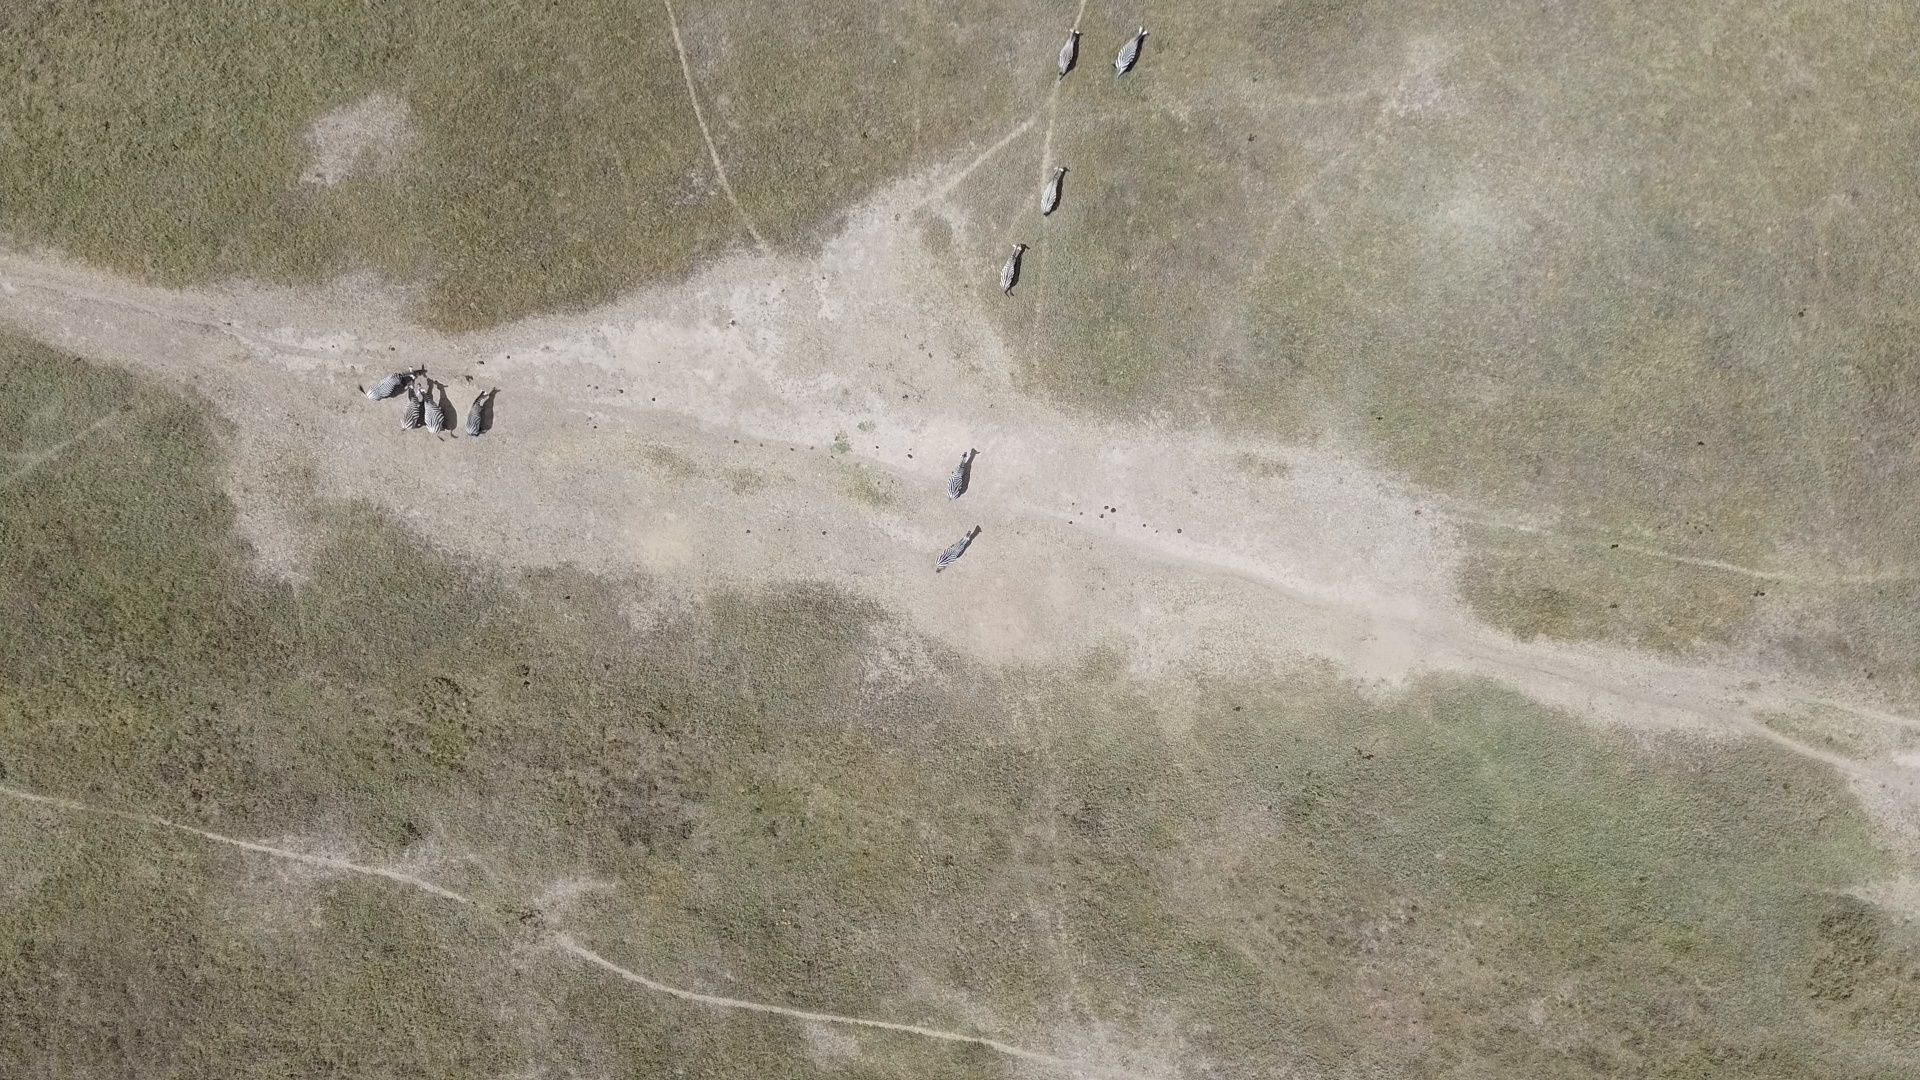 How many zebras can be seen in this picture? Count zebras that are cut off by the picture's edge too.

12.